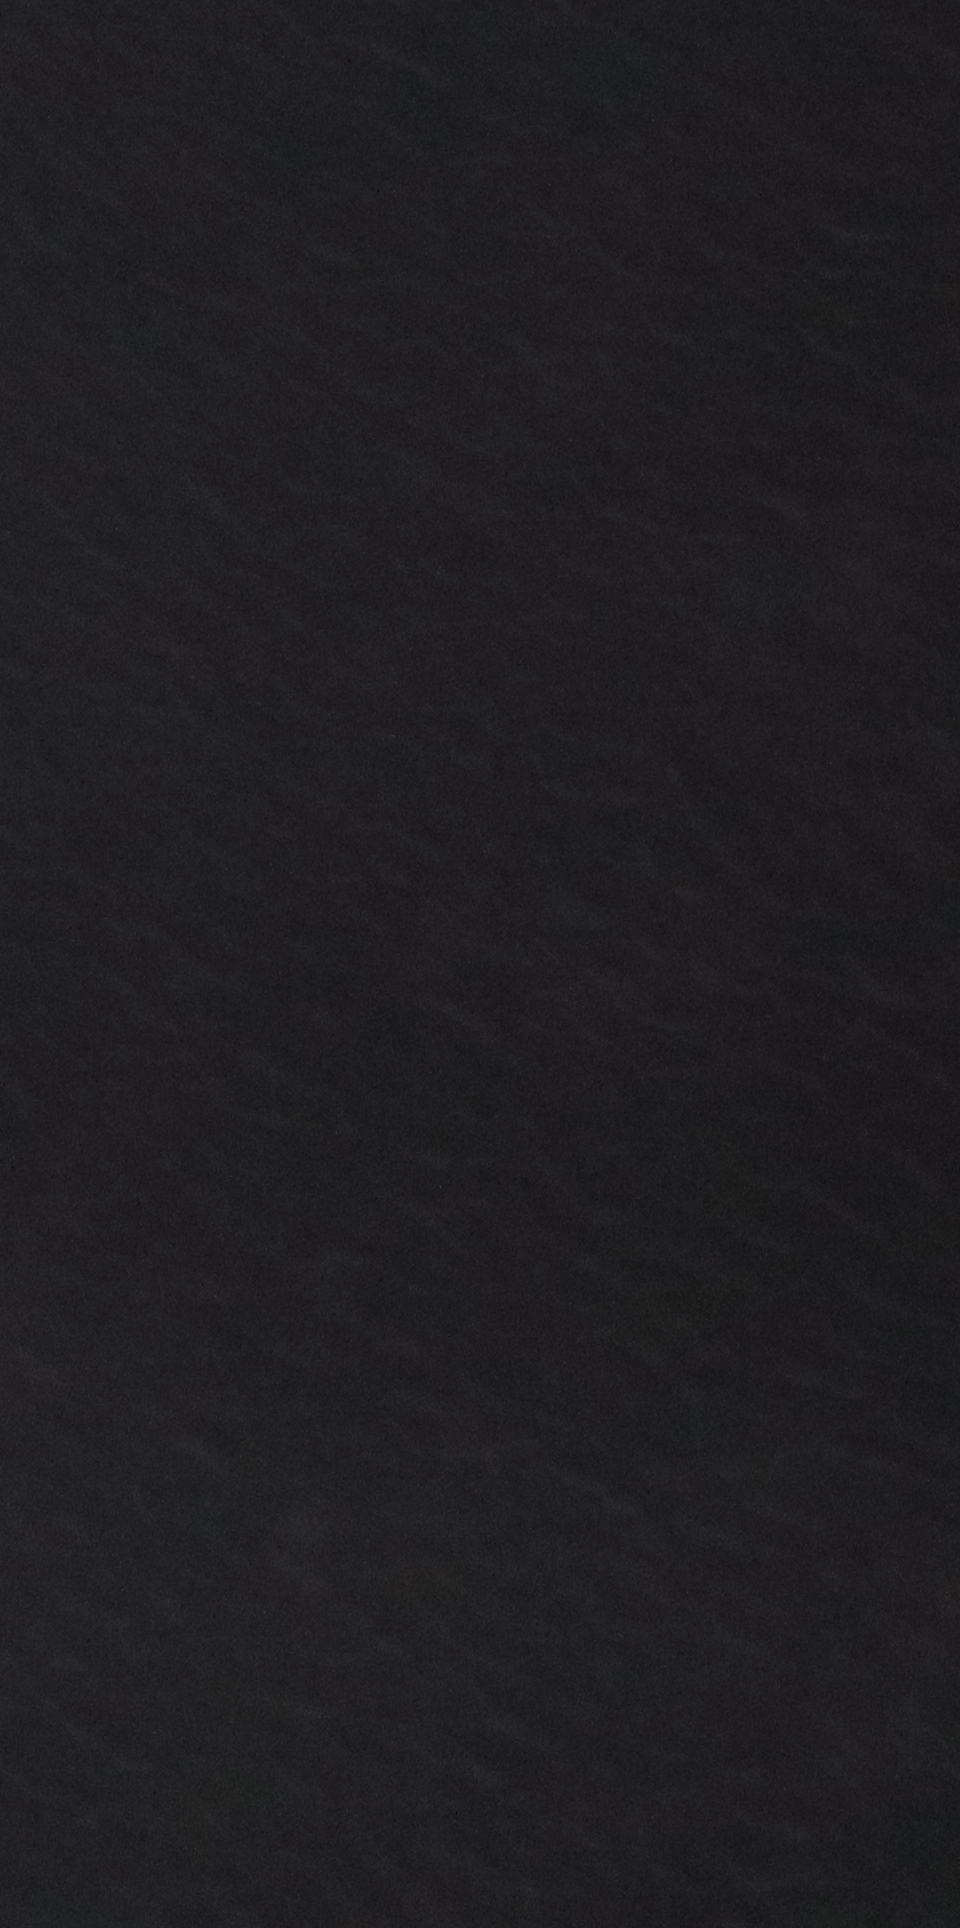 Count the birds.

0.